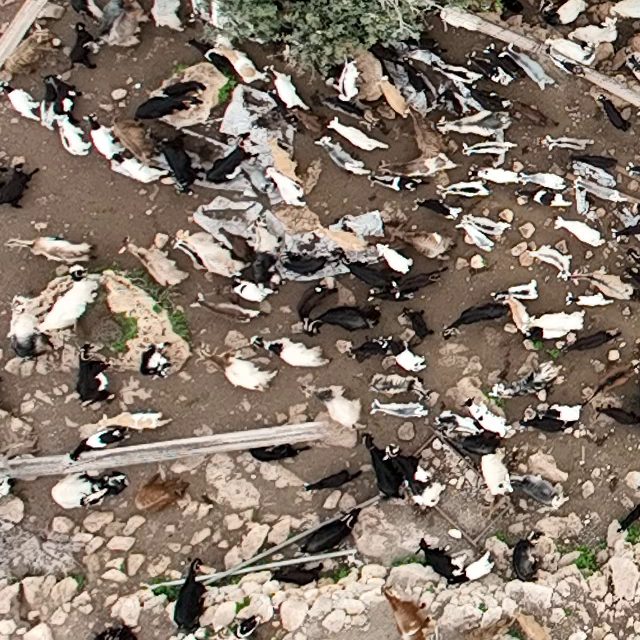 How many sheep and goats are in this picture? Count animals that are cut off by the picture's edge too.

139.